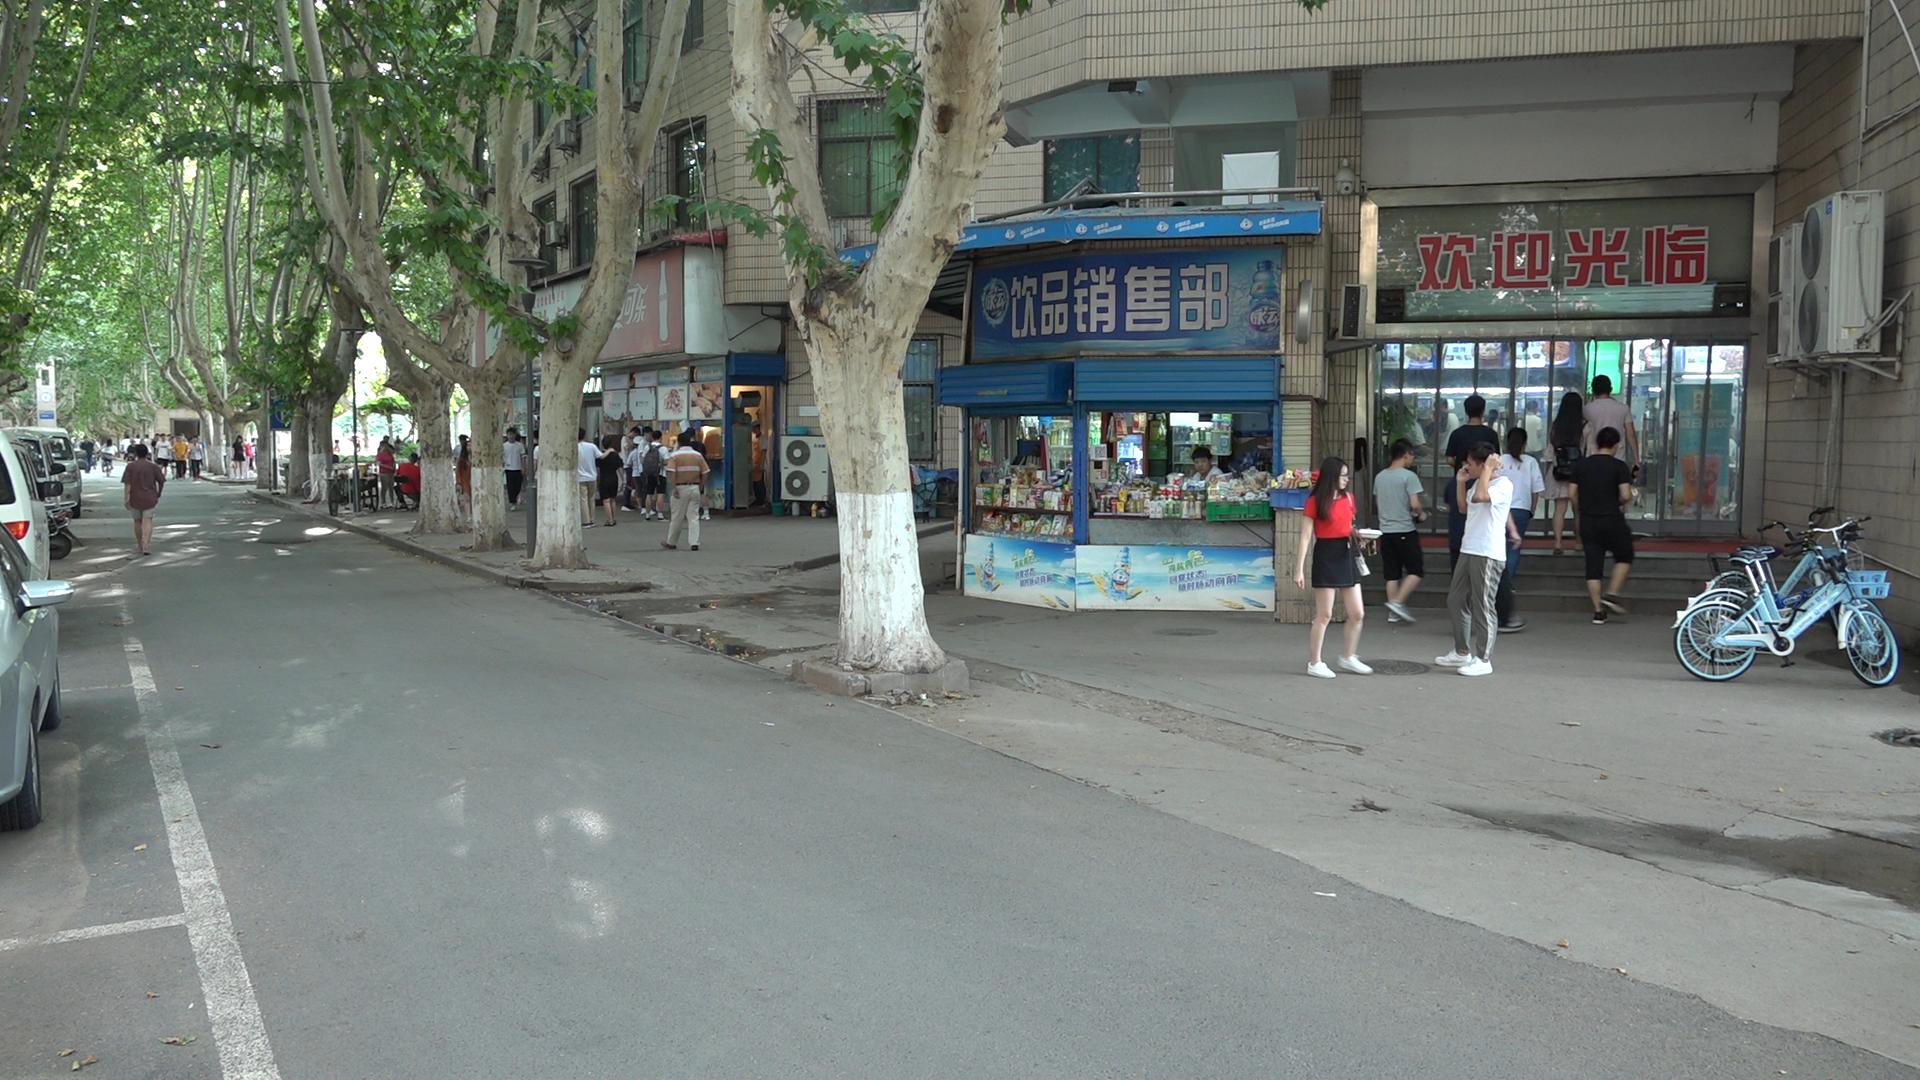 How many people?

37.